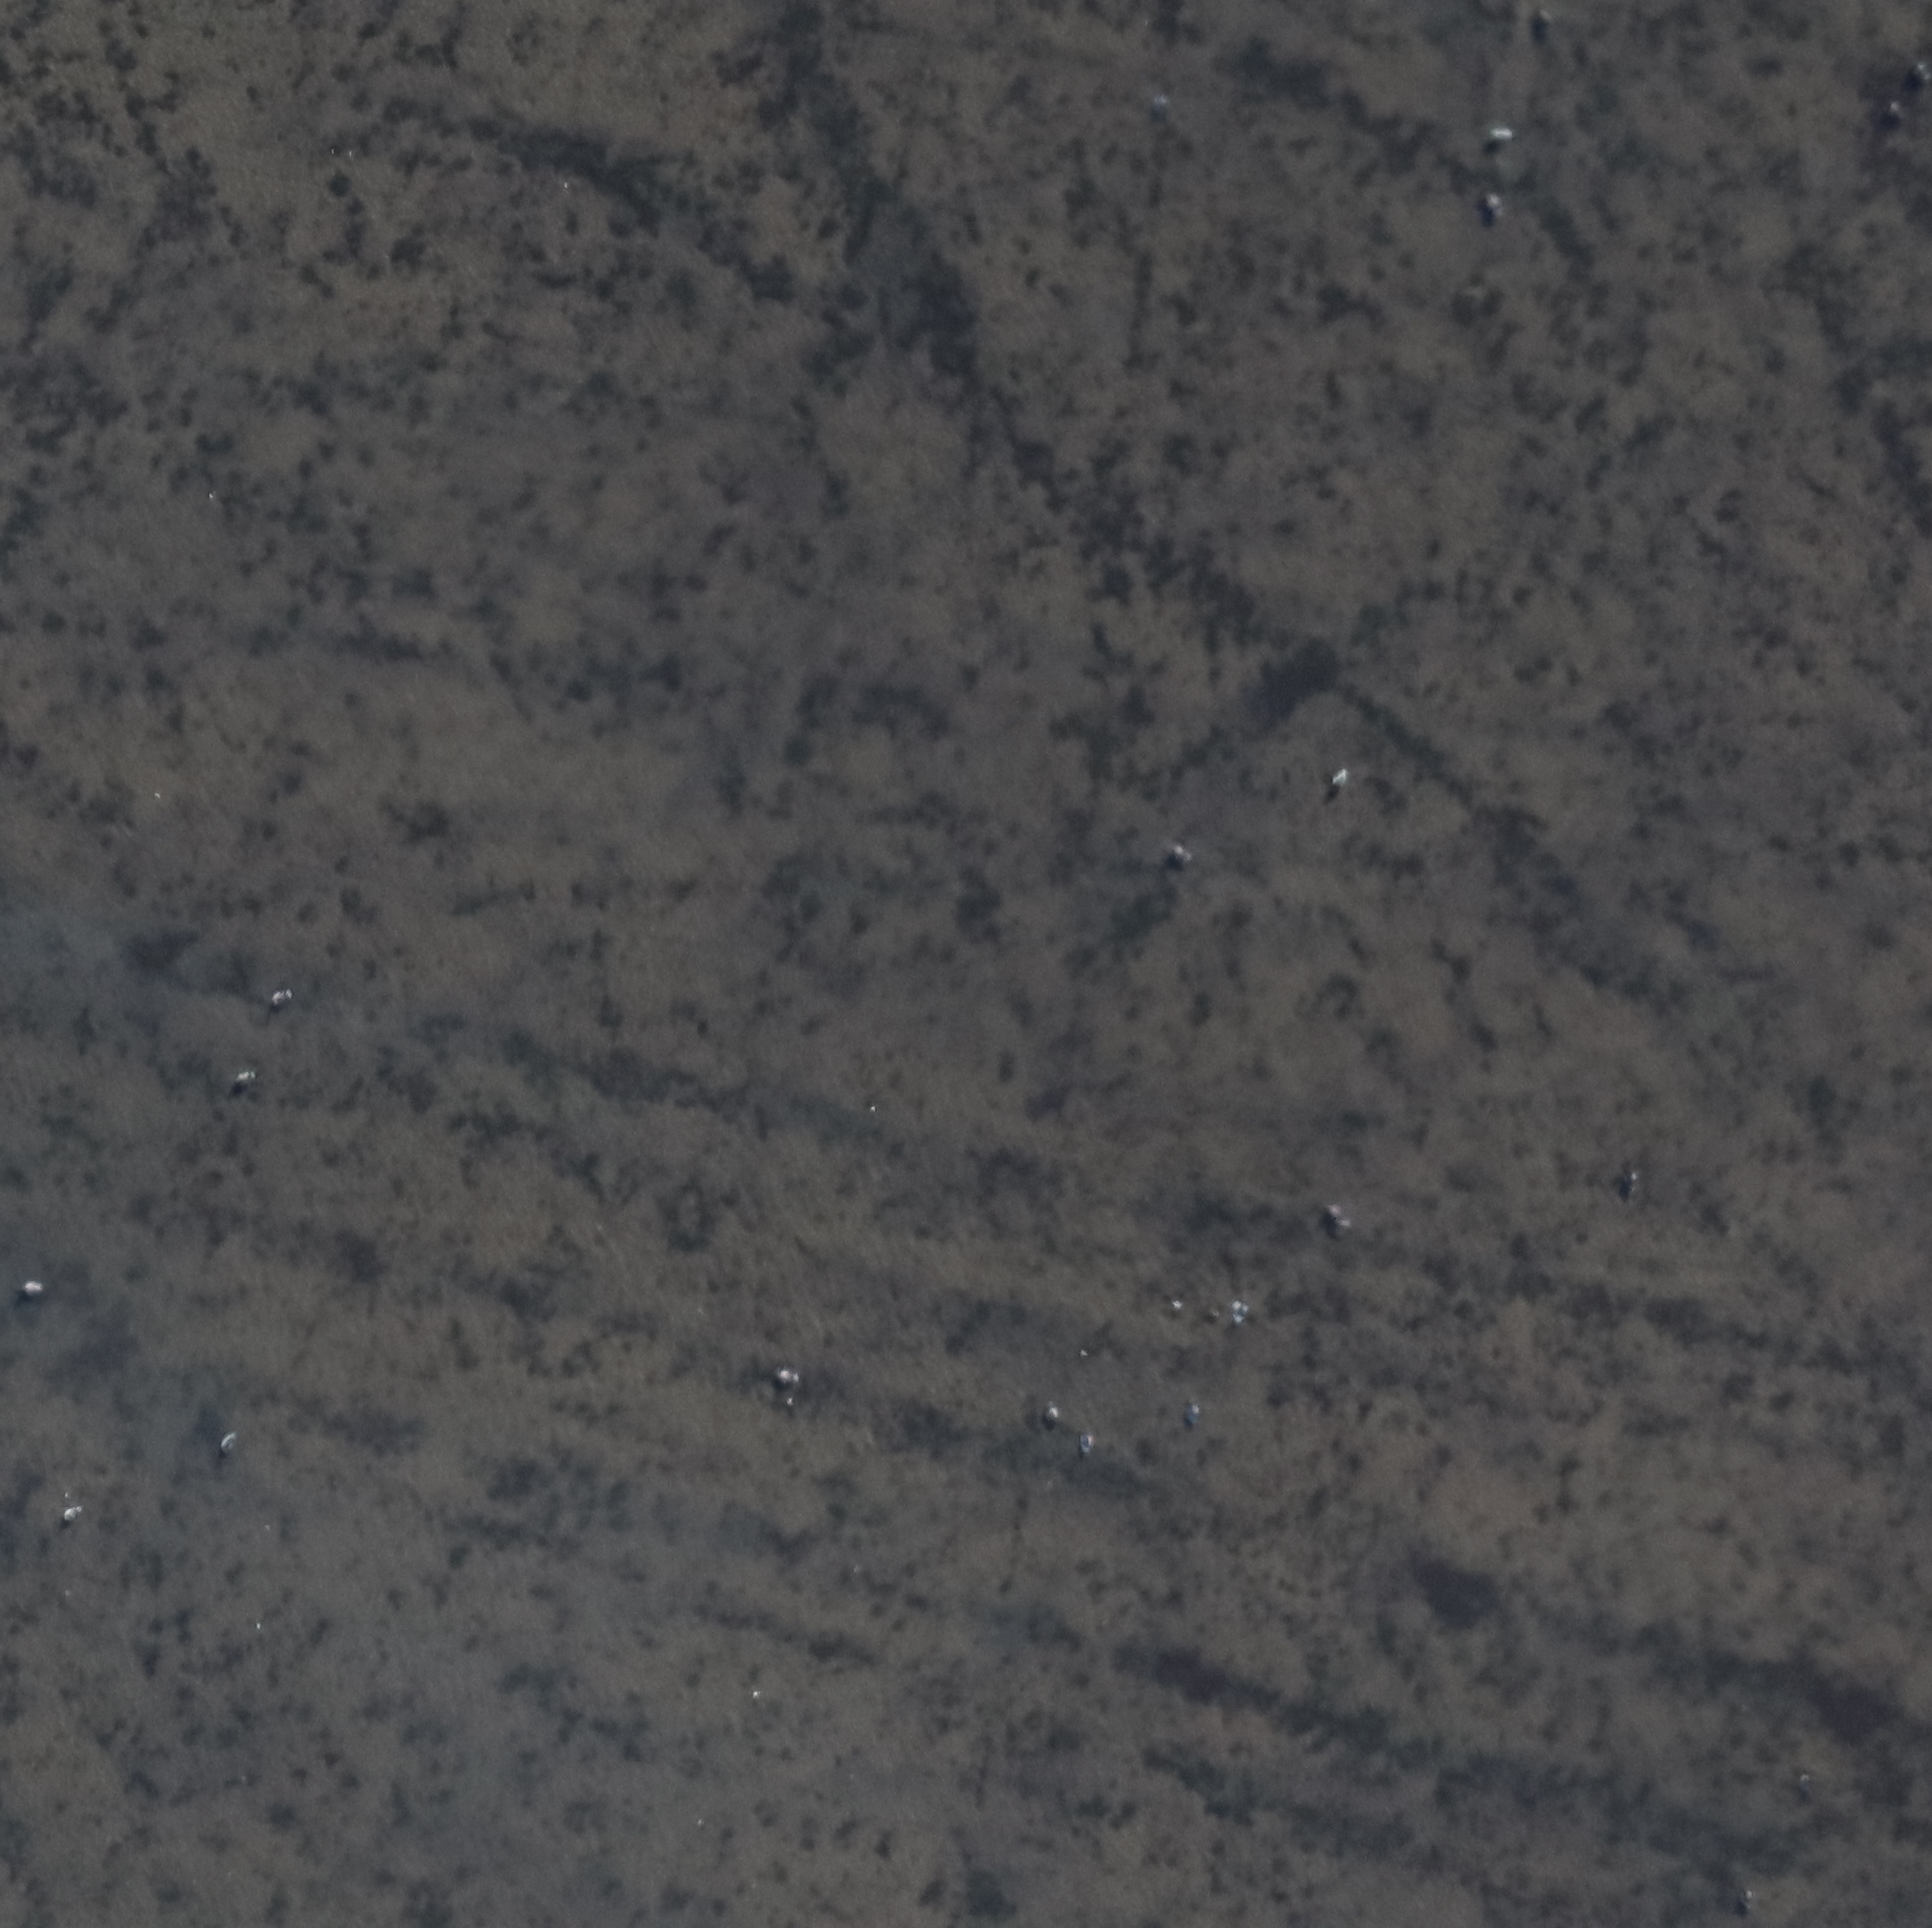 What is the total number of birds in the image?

20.